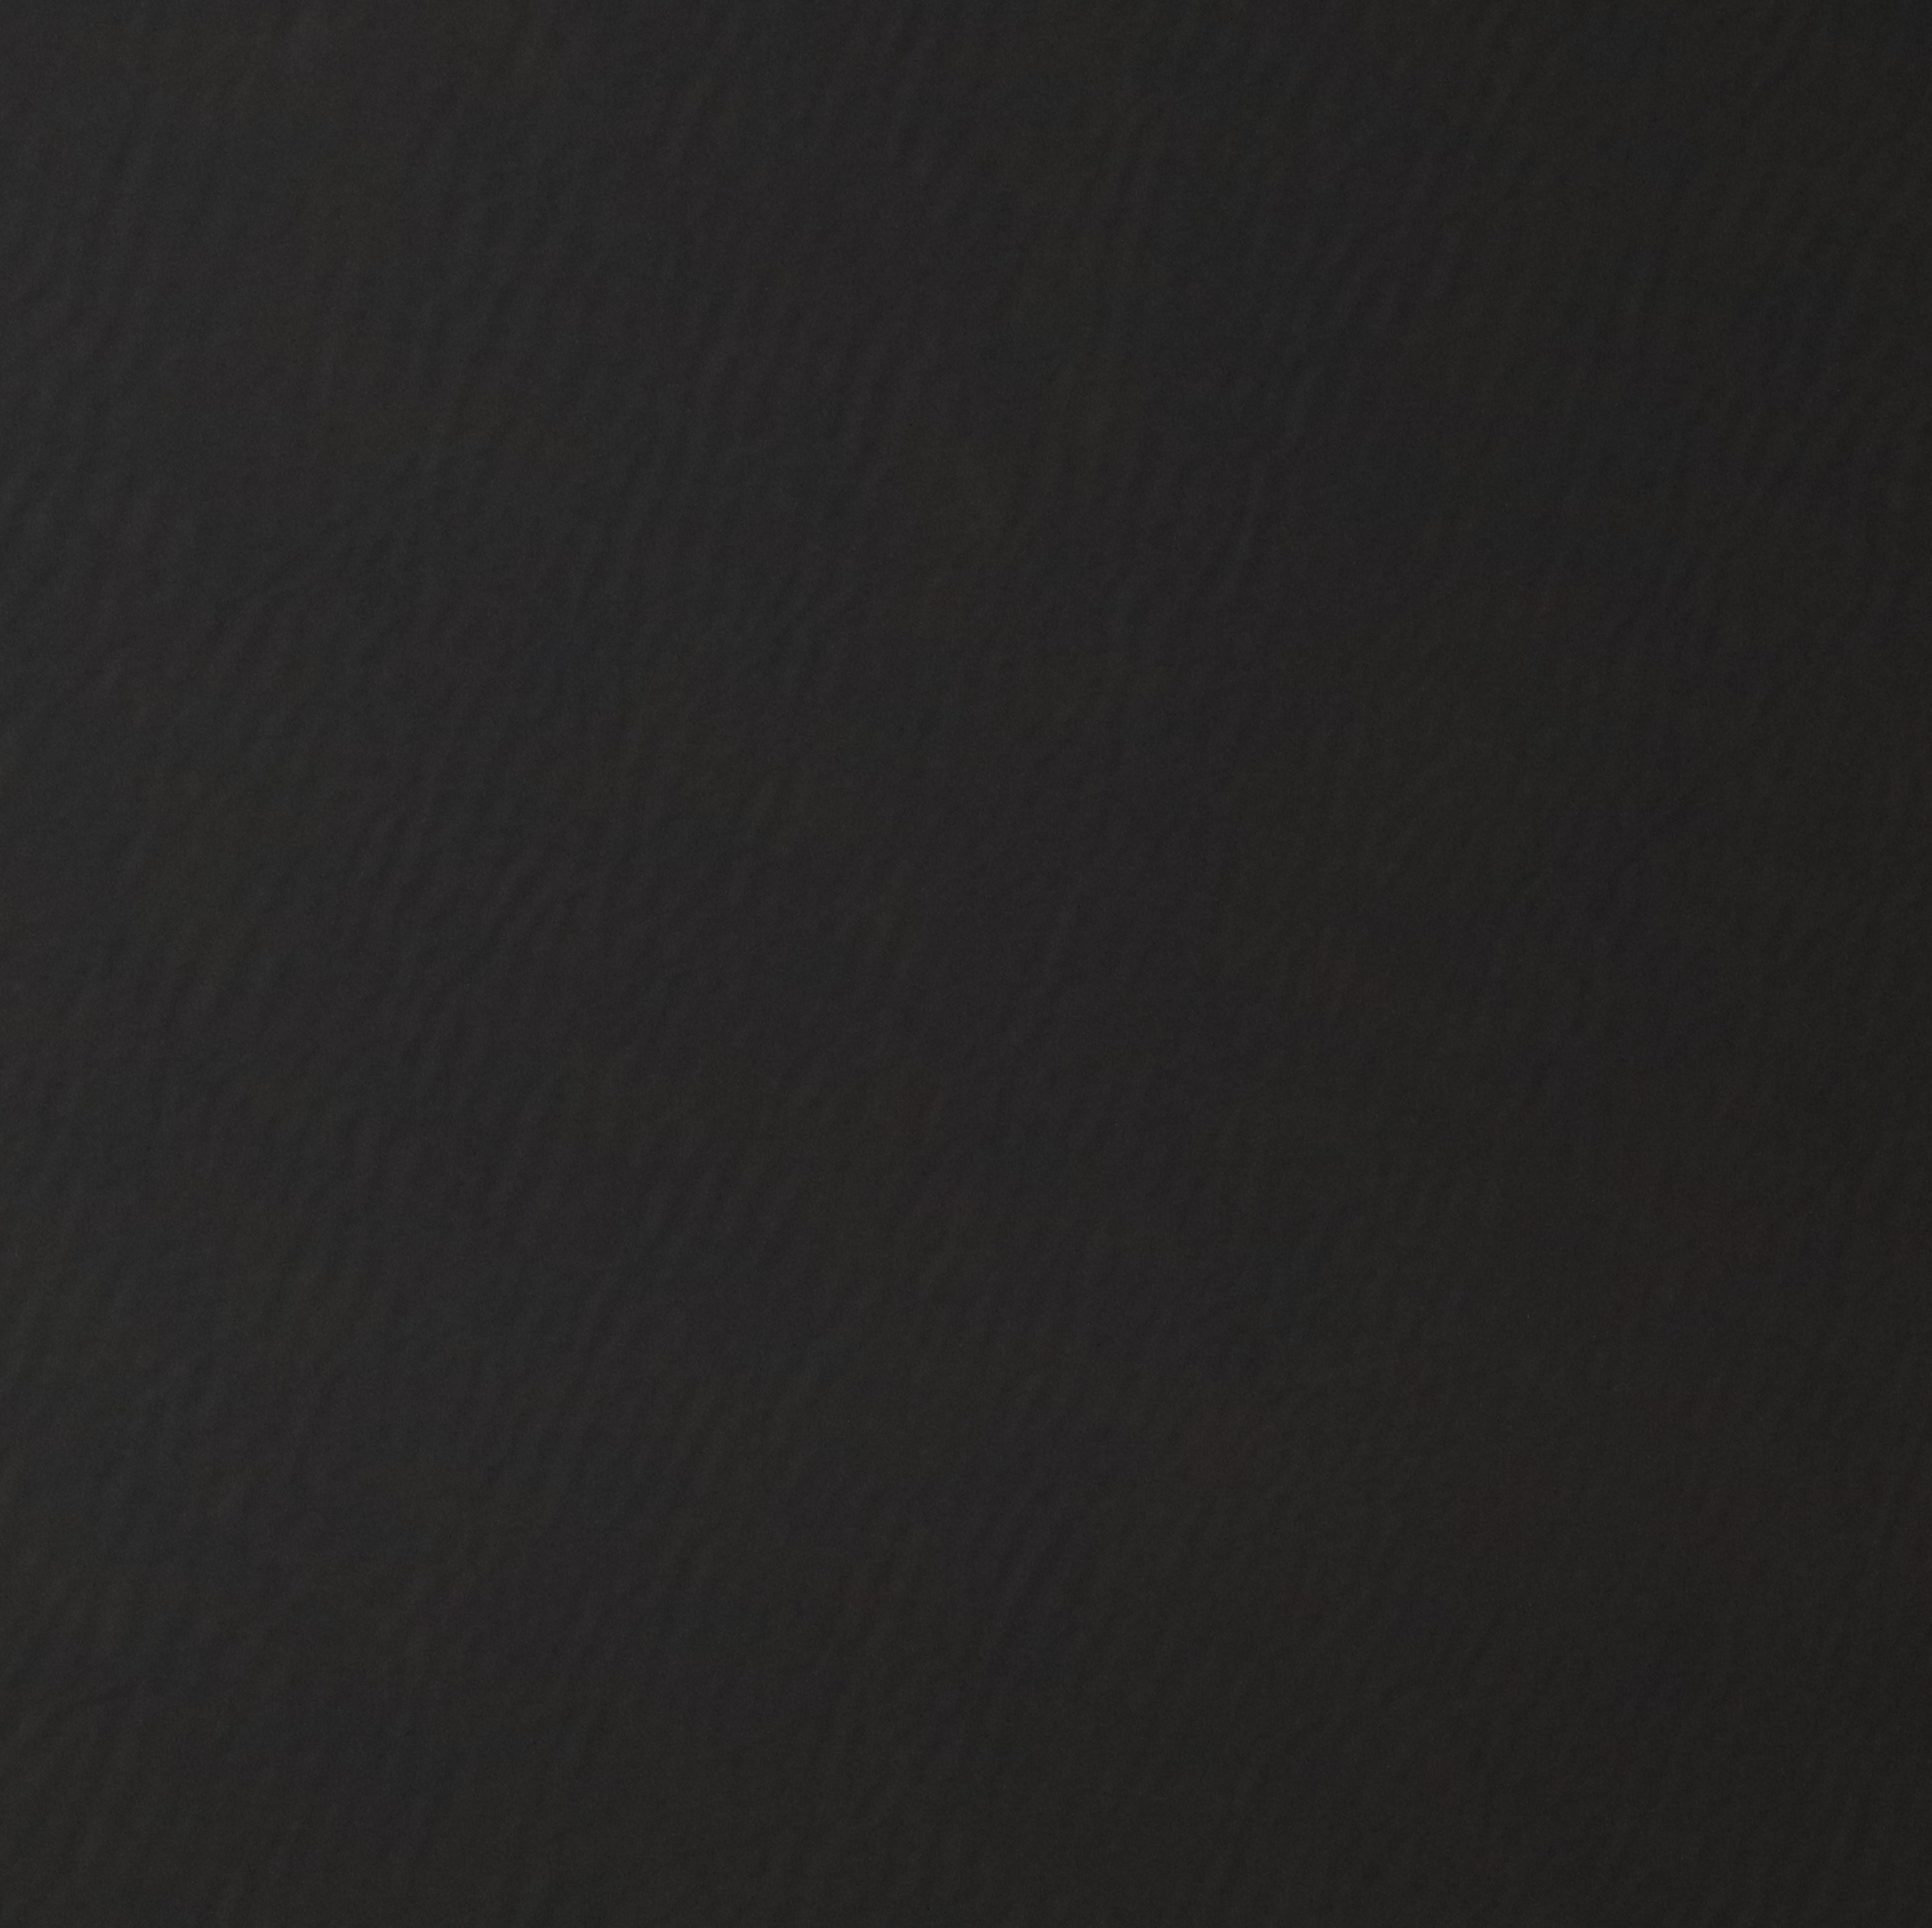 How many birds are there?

0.